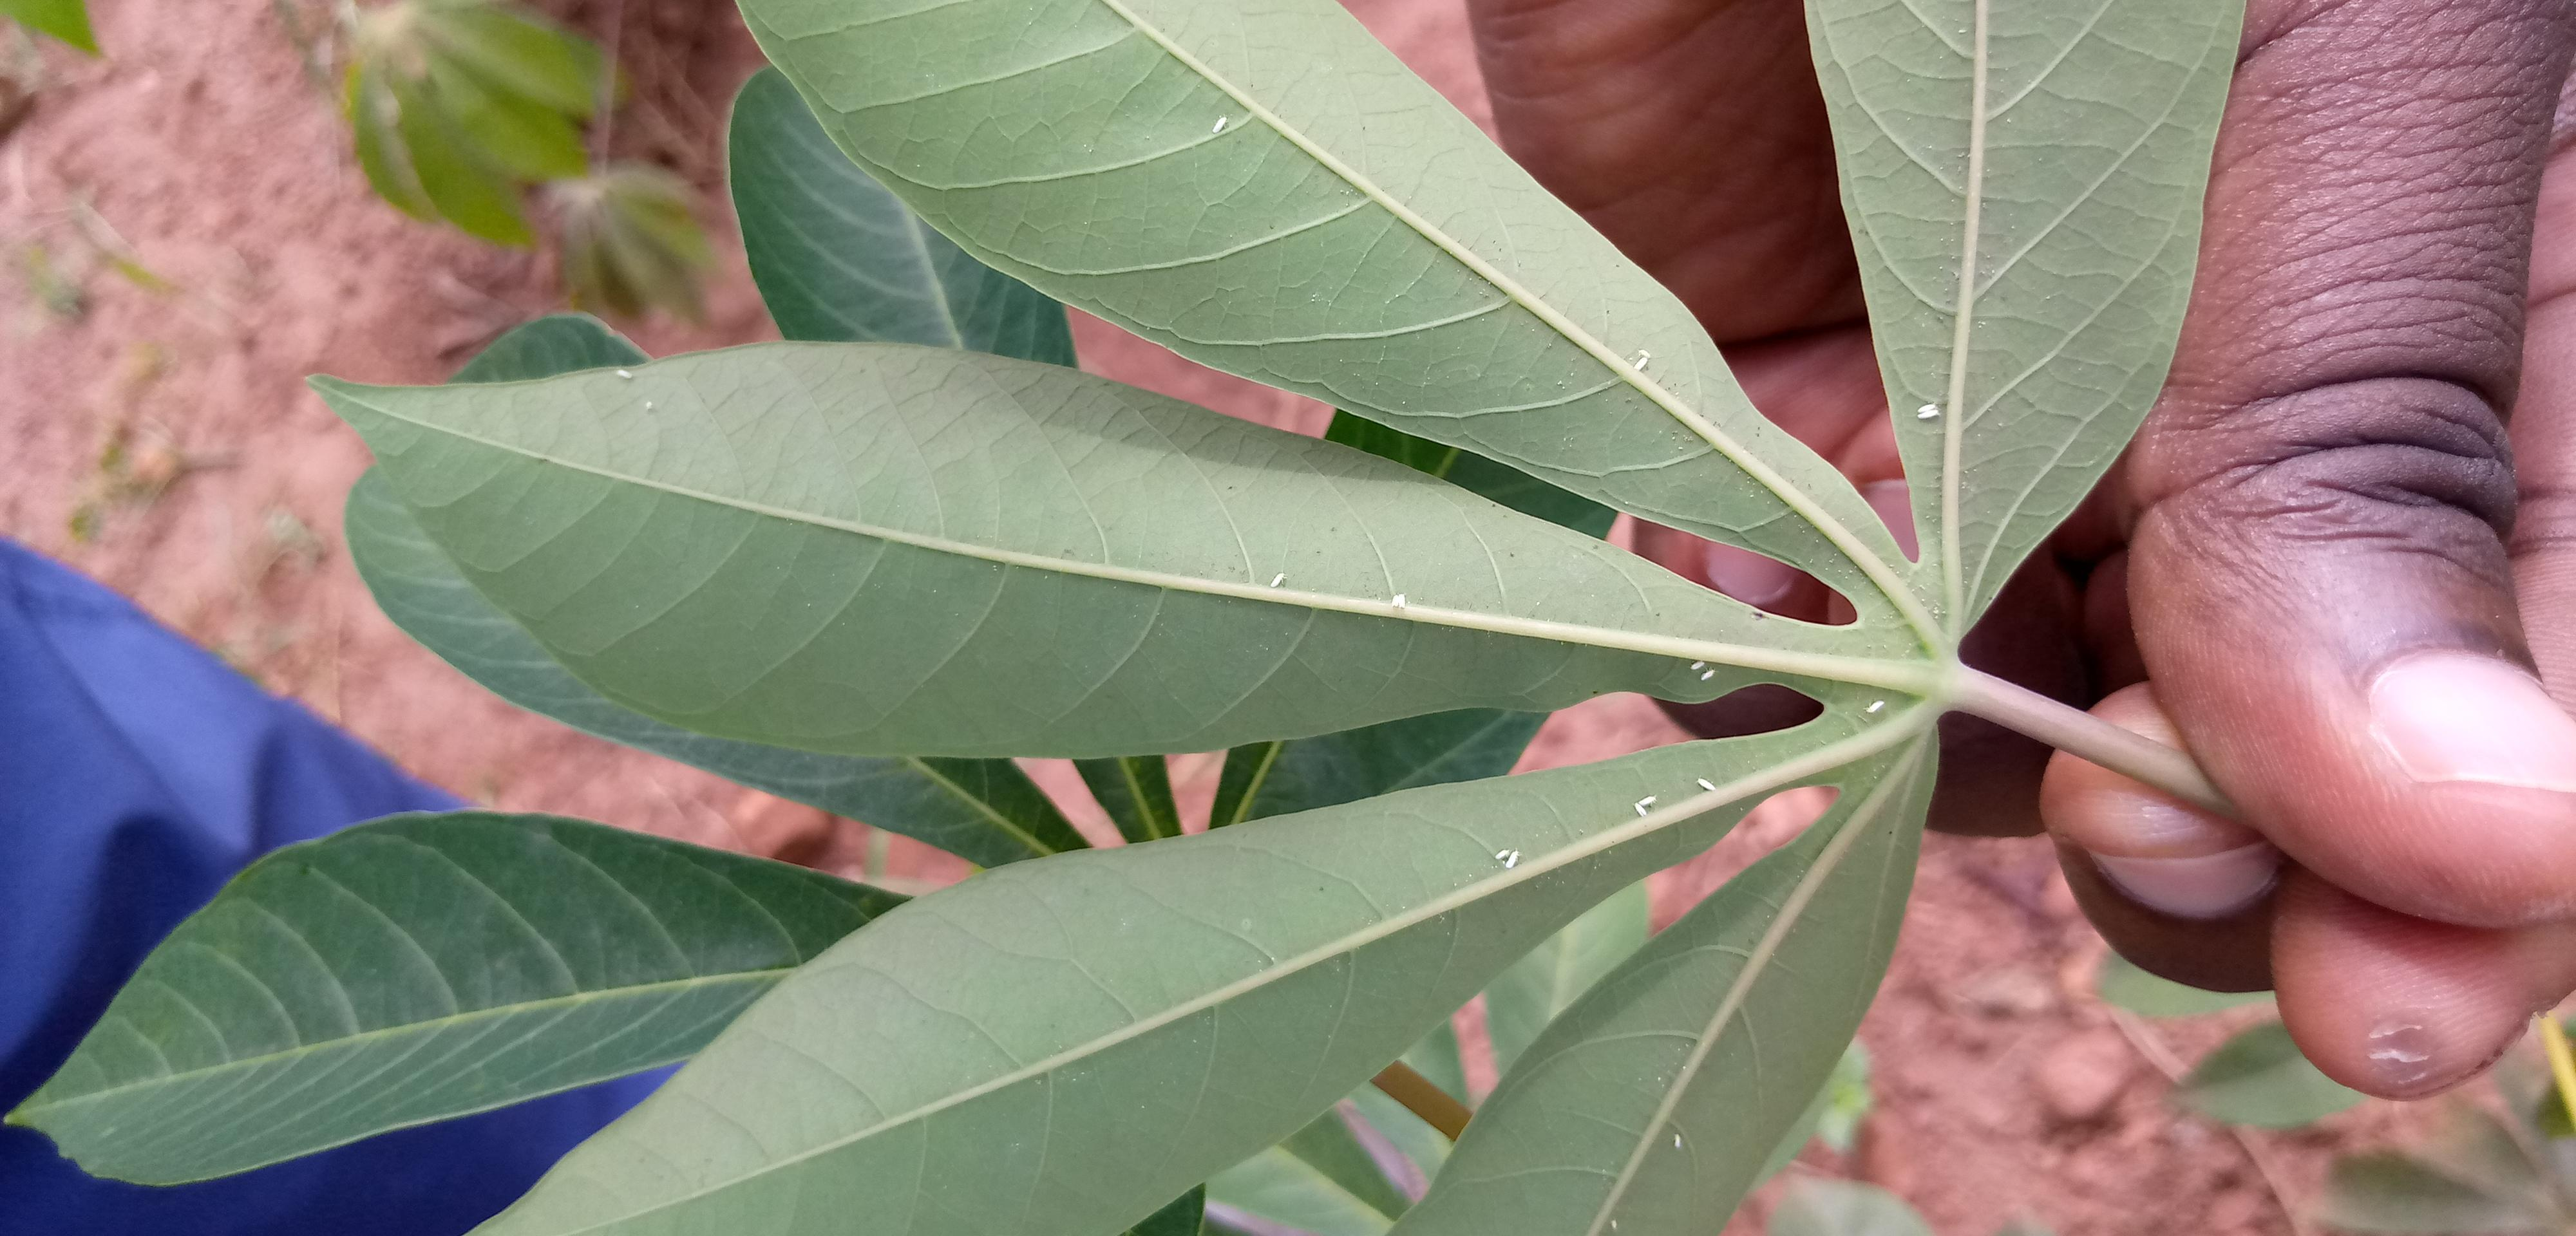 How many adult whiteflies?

19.